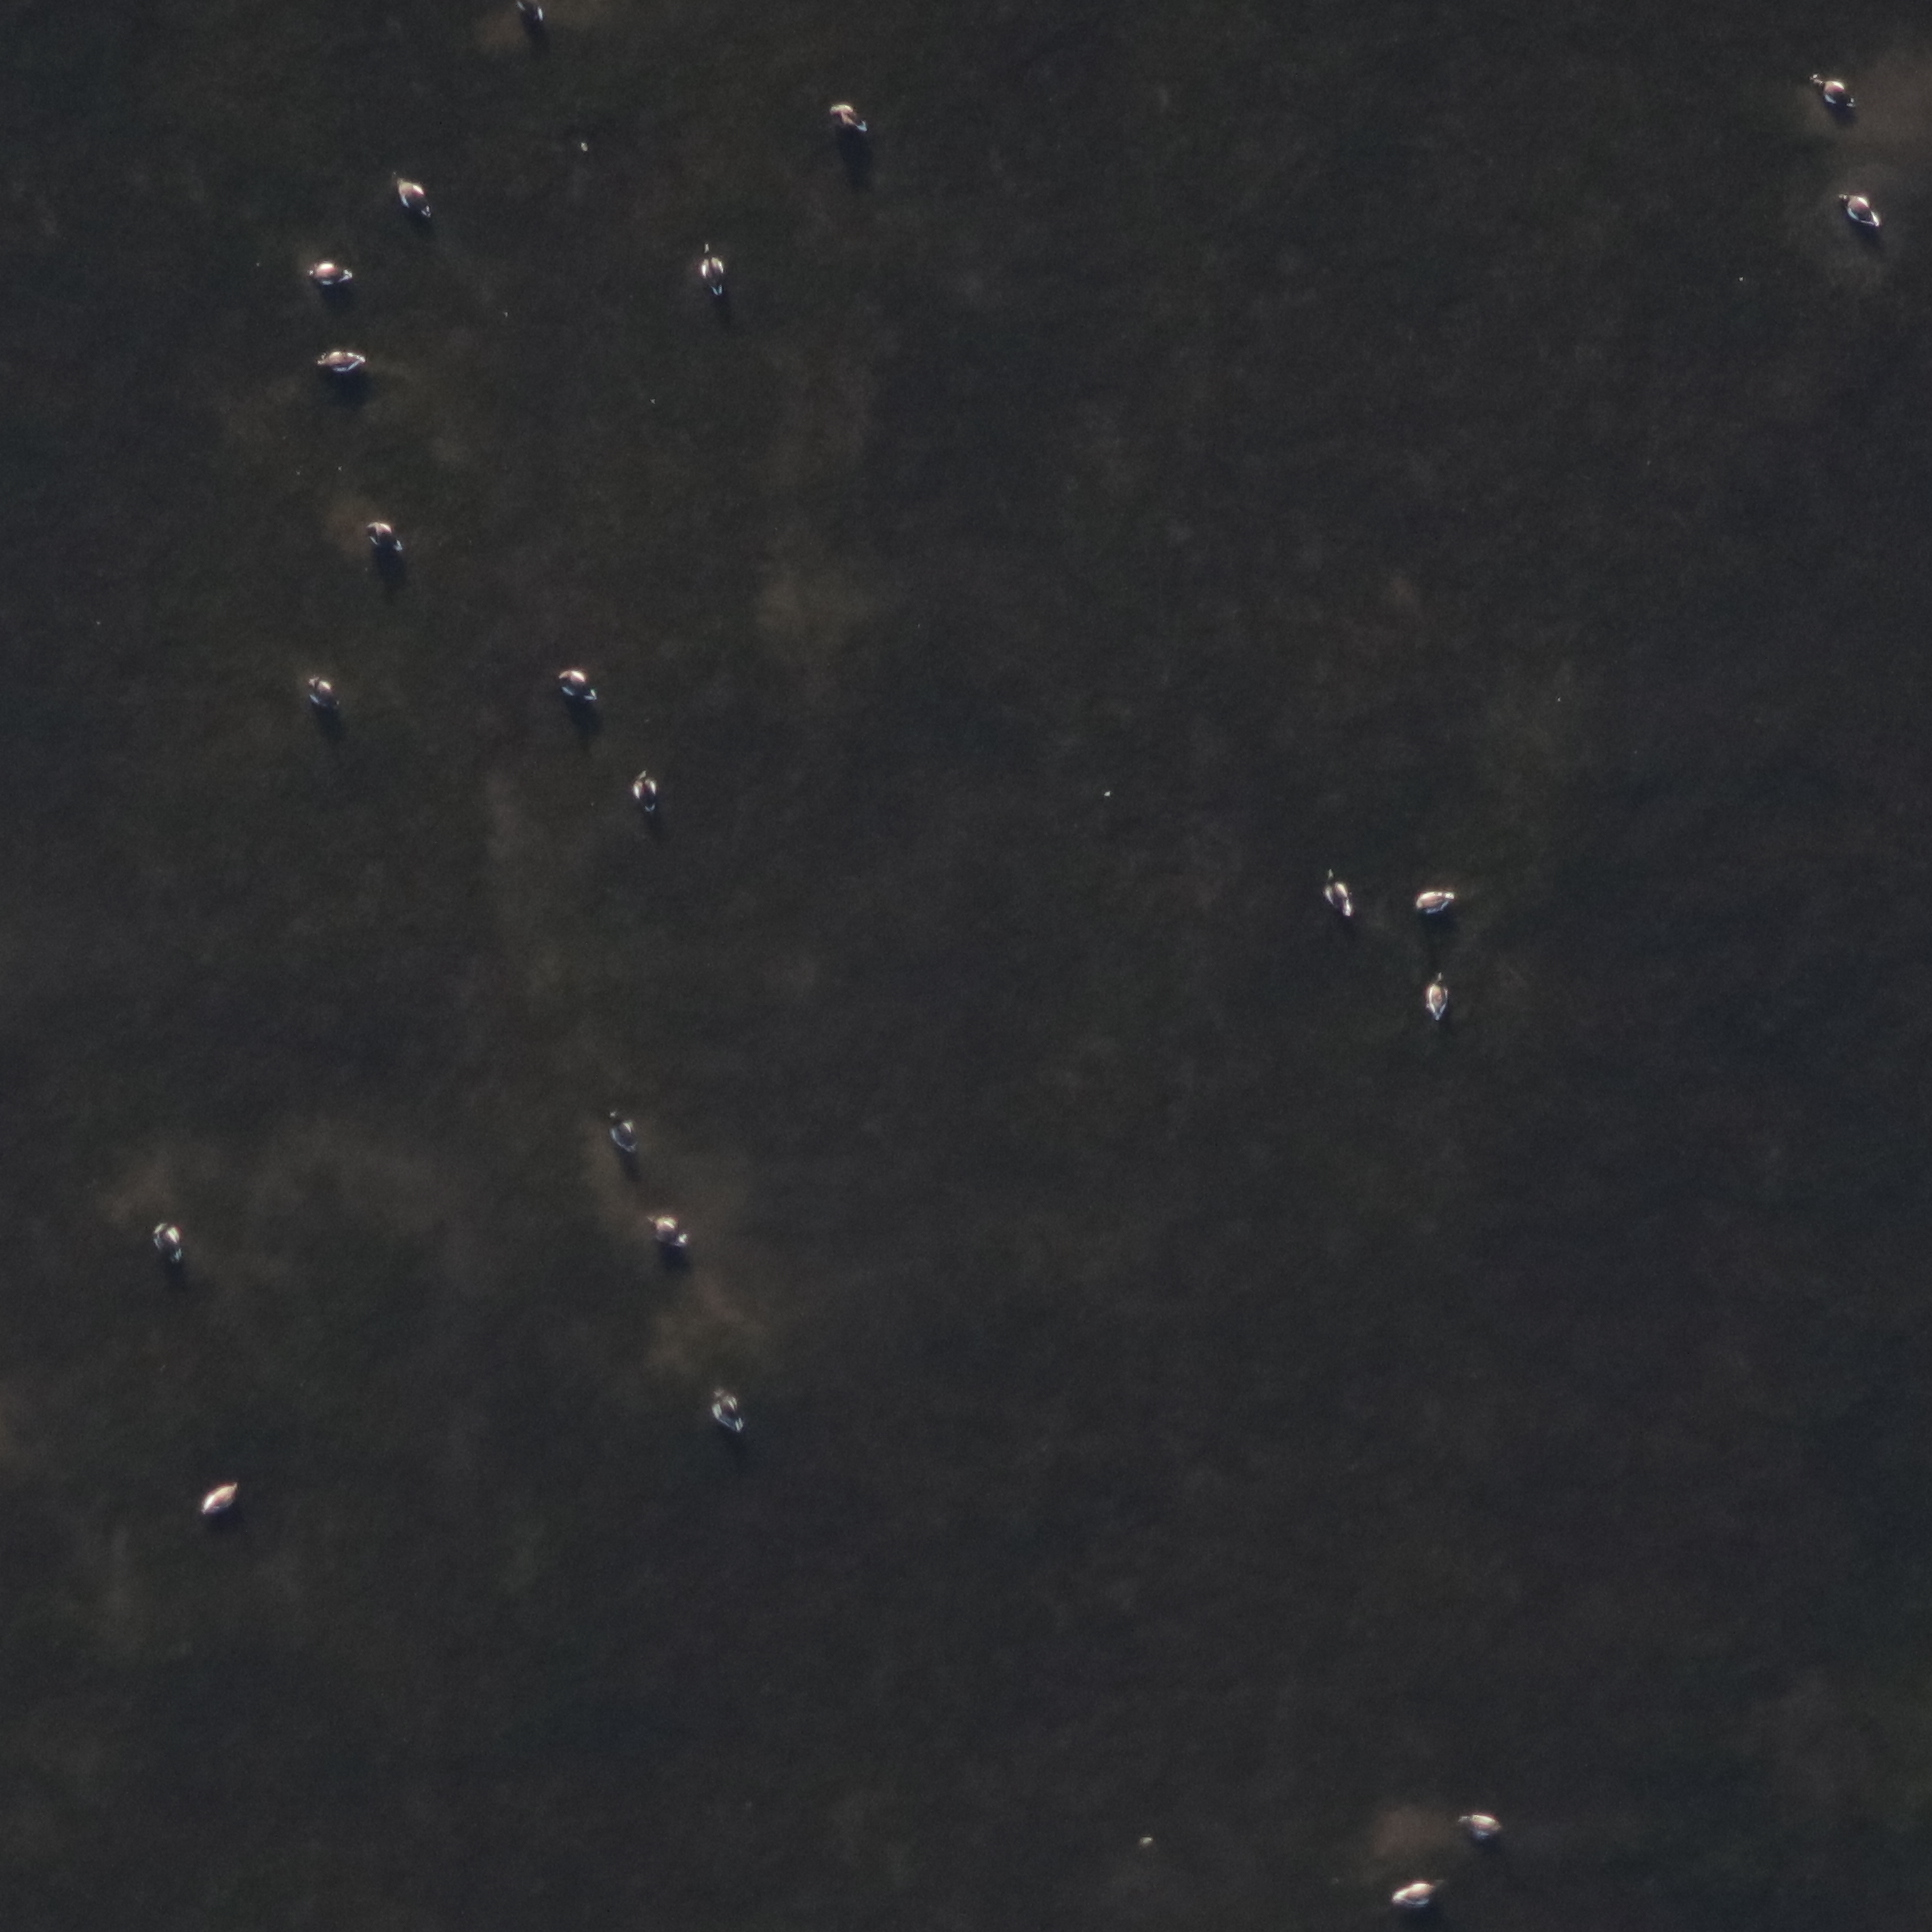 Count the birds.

21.